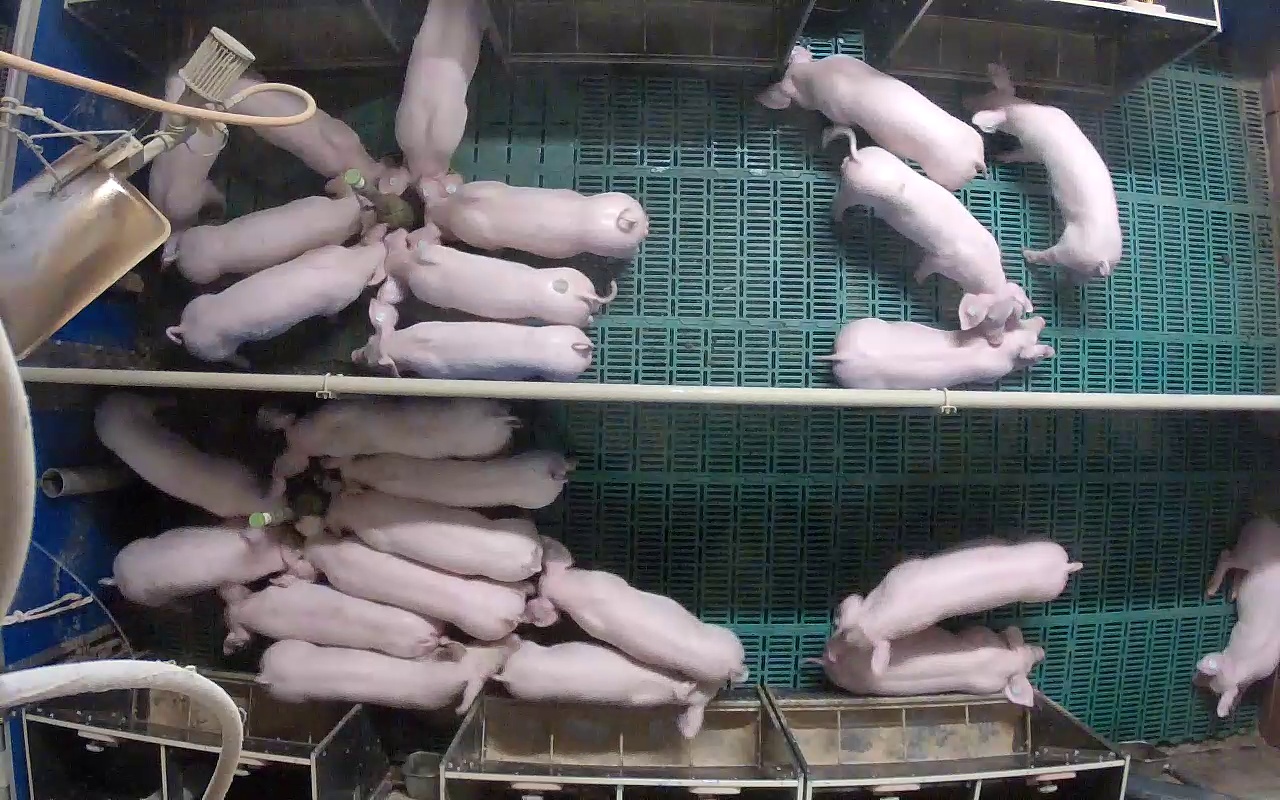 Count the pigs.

25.